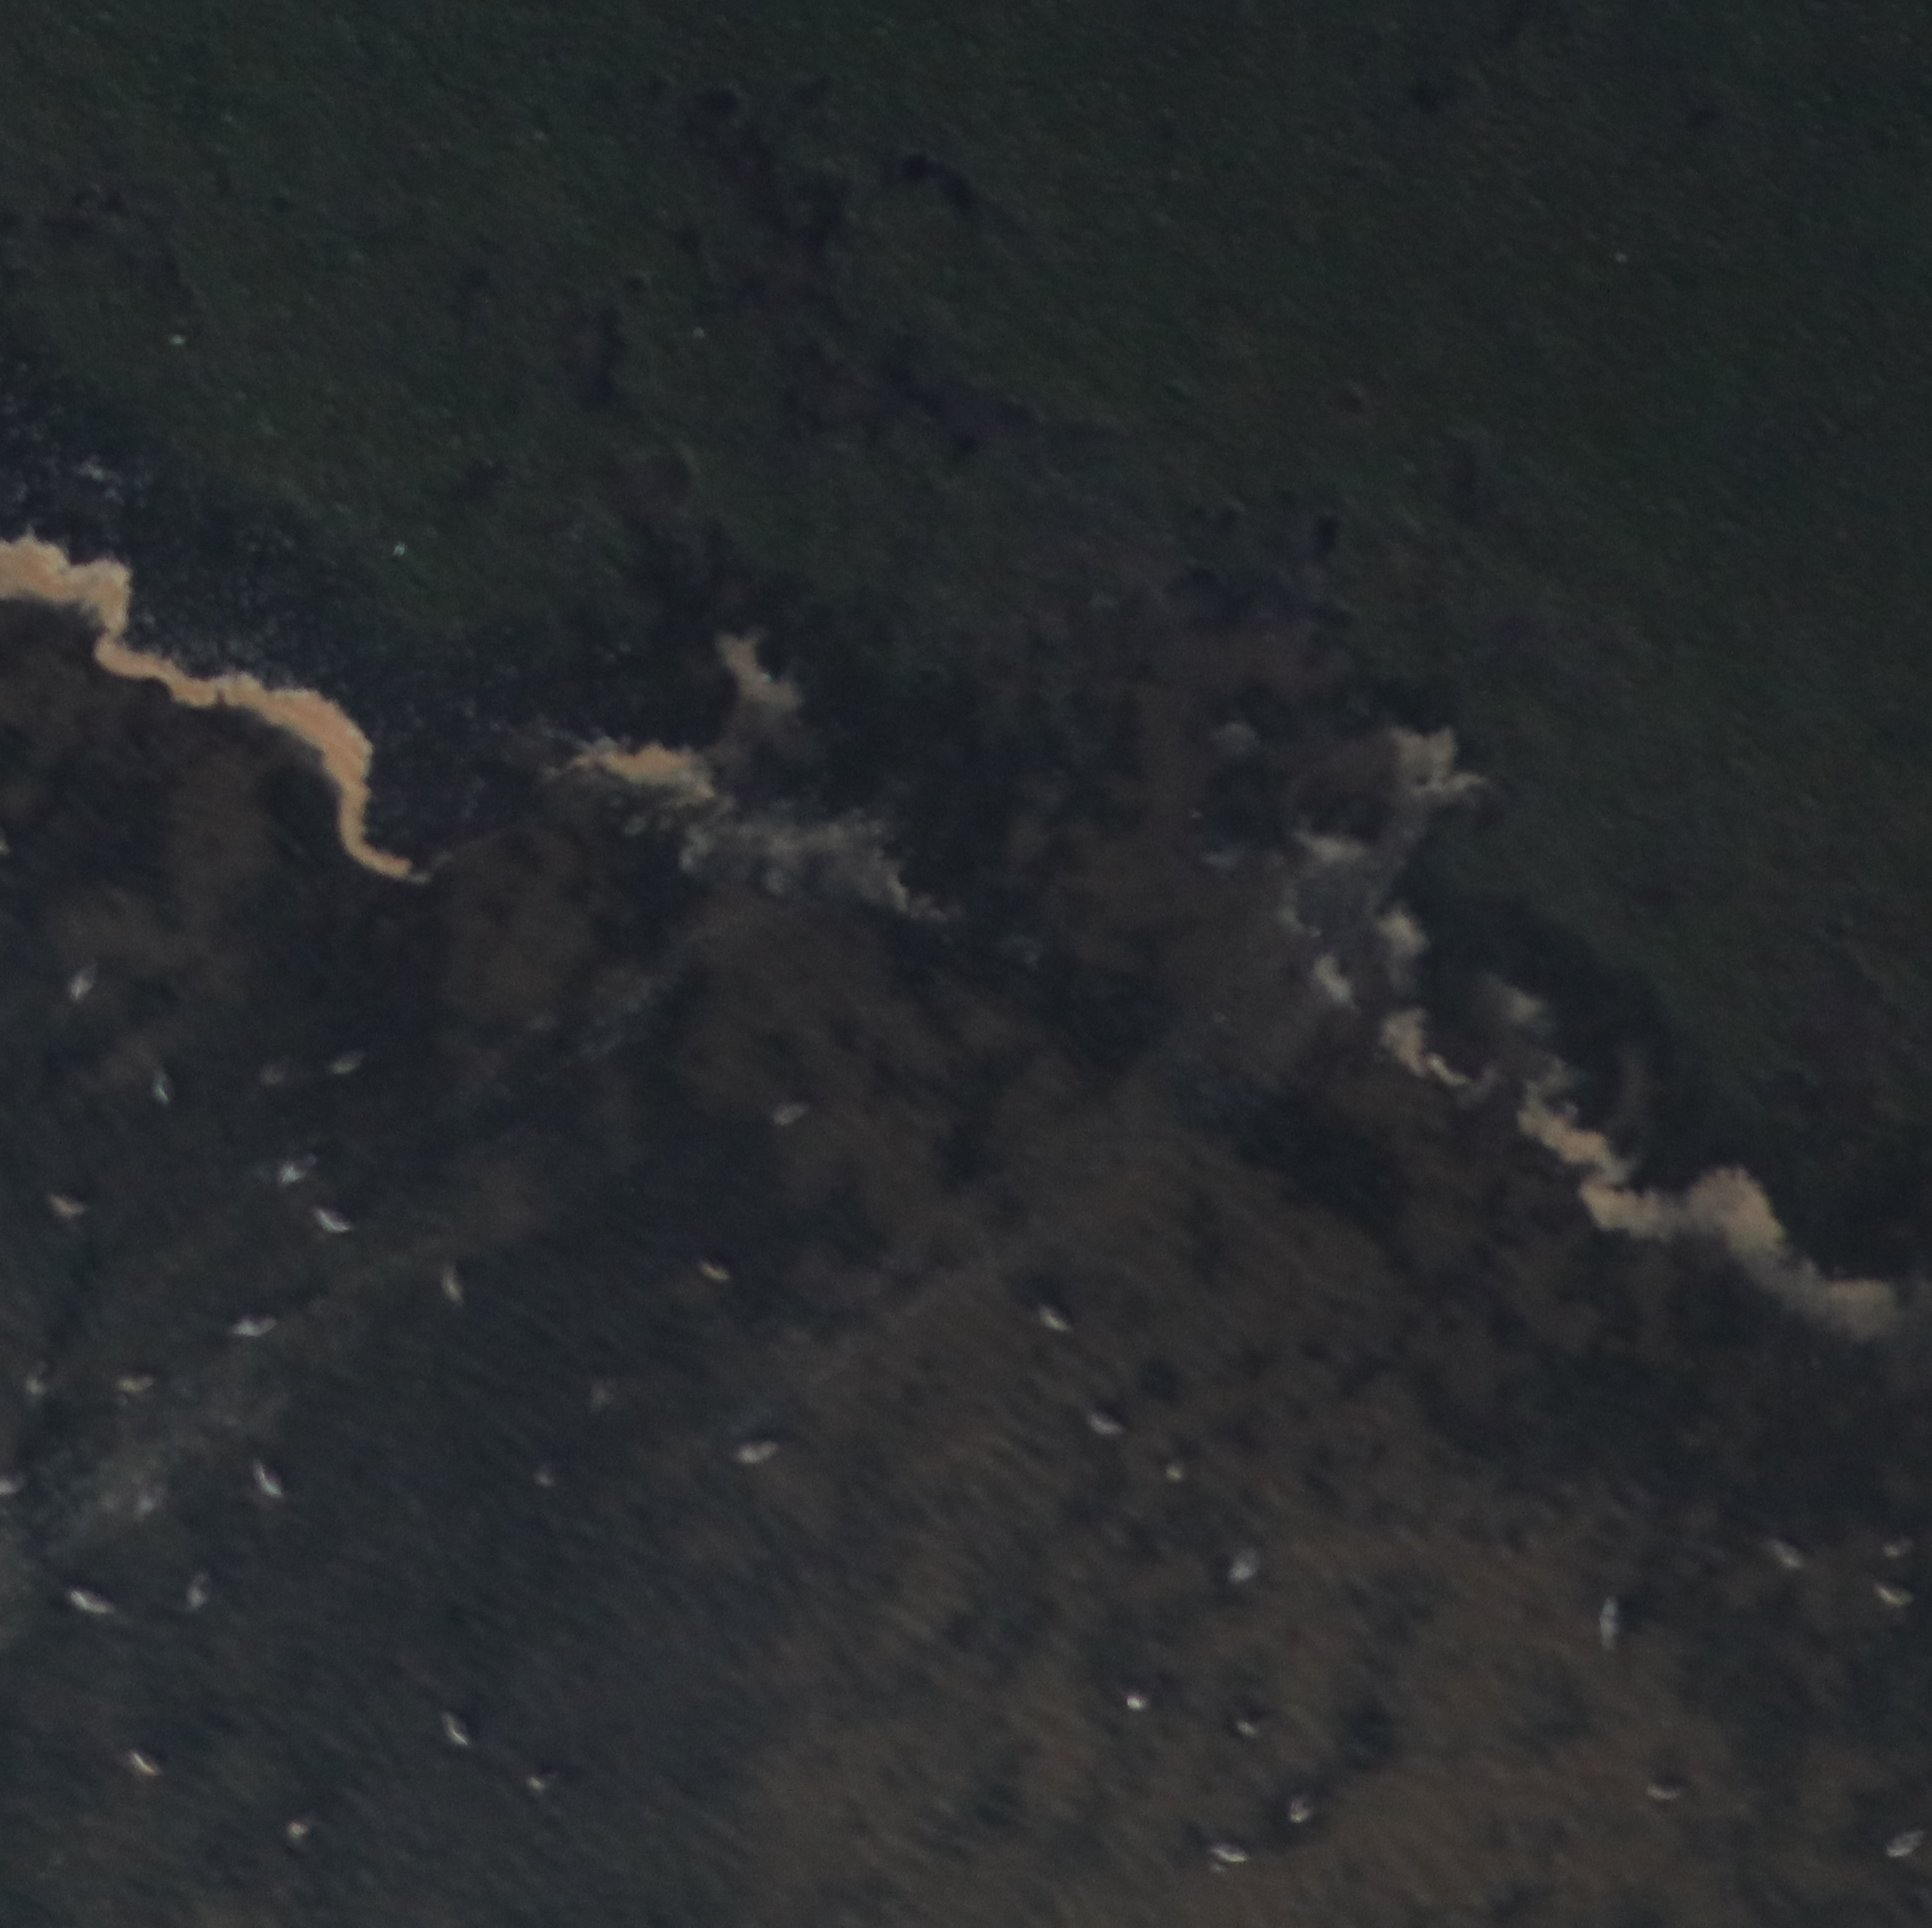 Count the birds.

37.